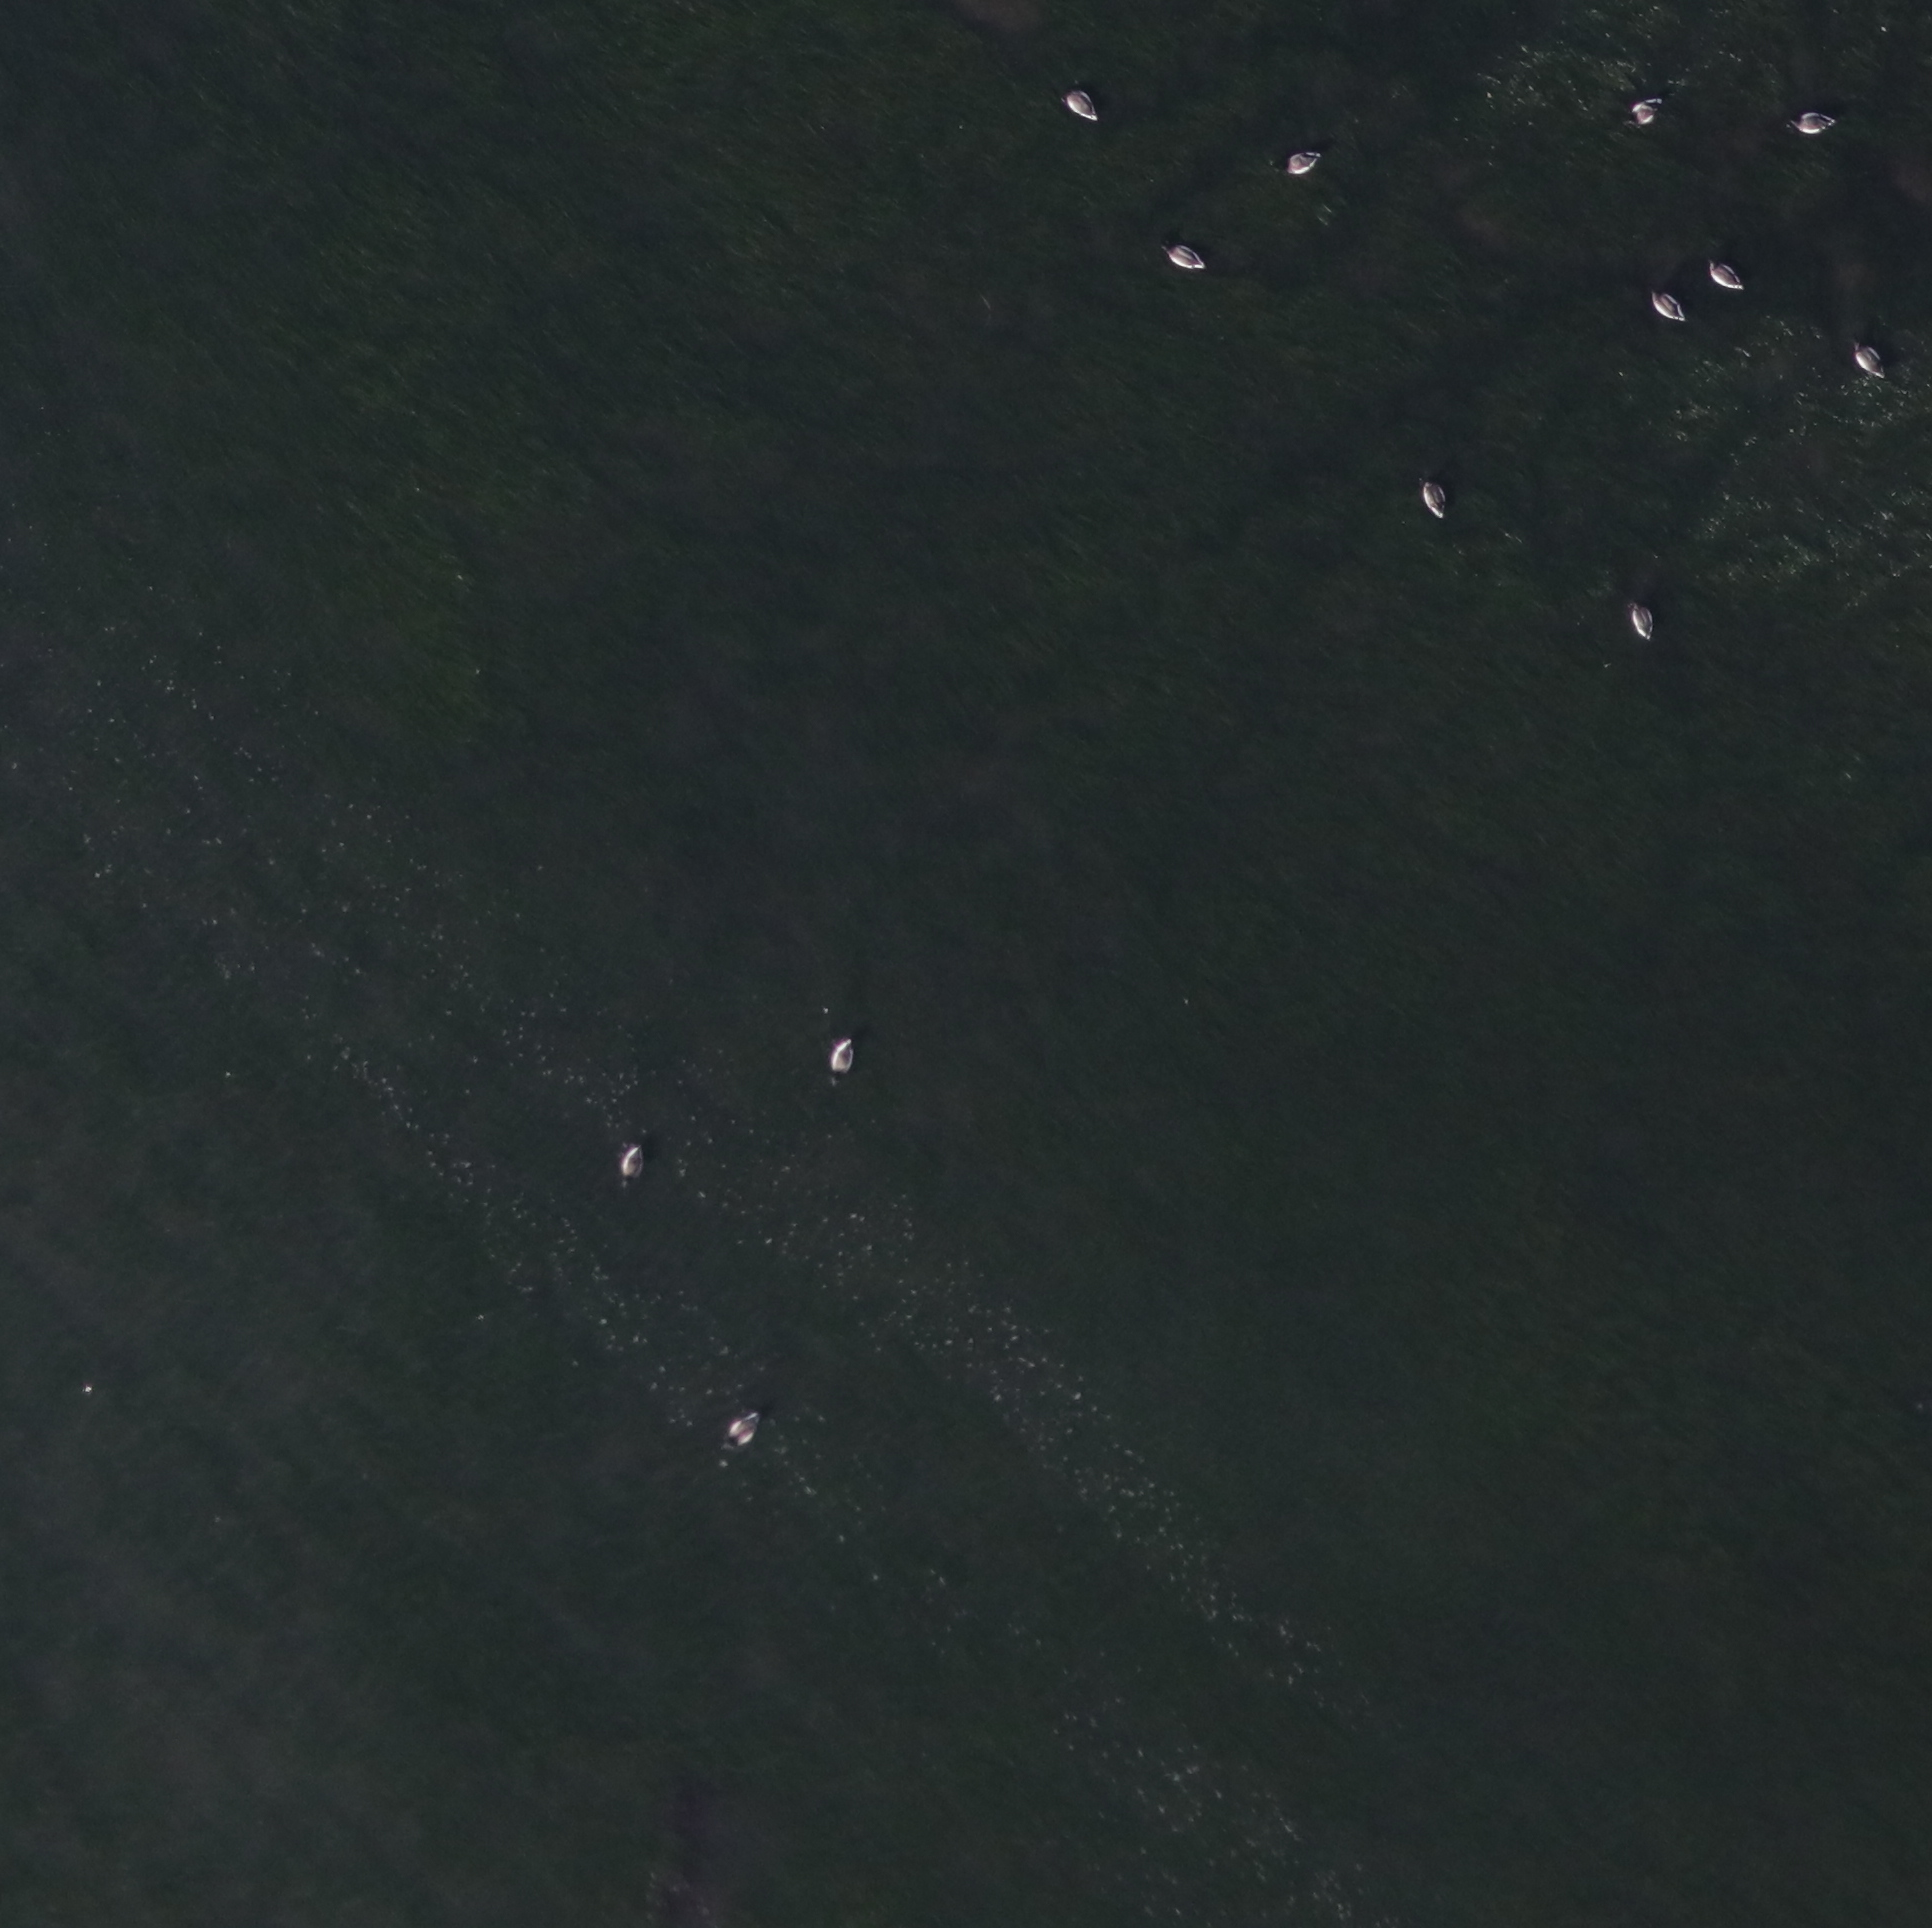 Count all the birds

13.